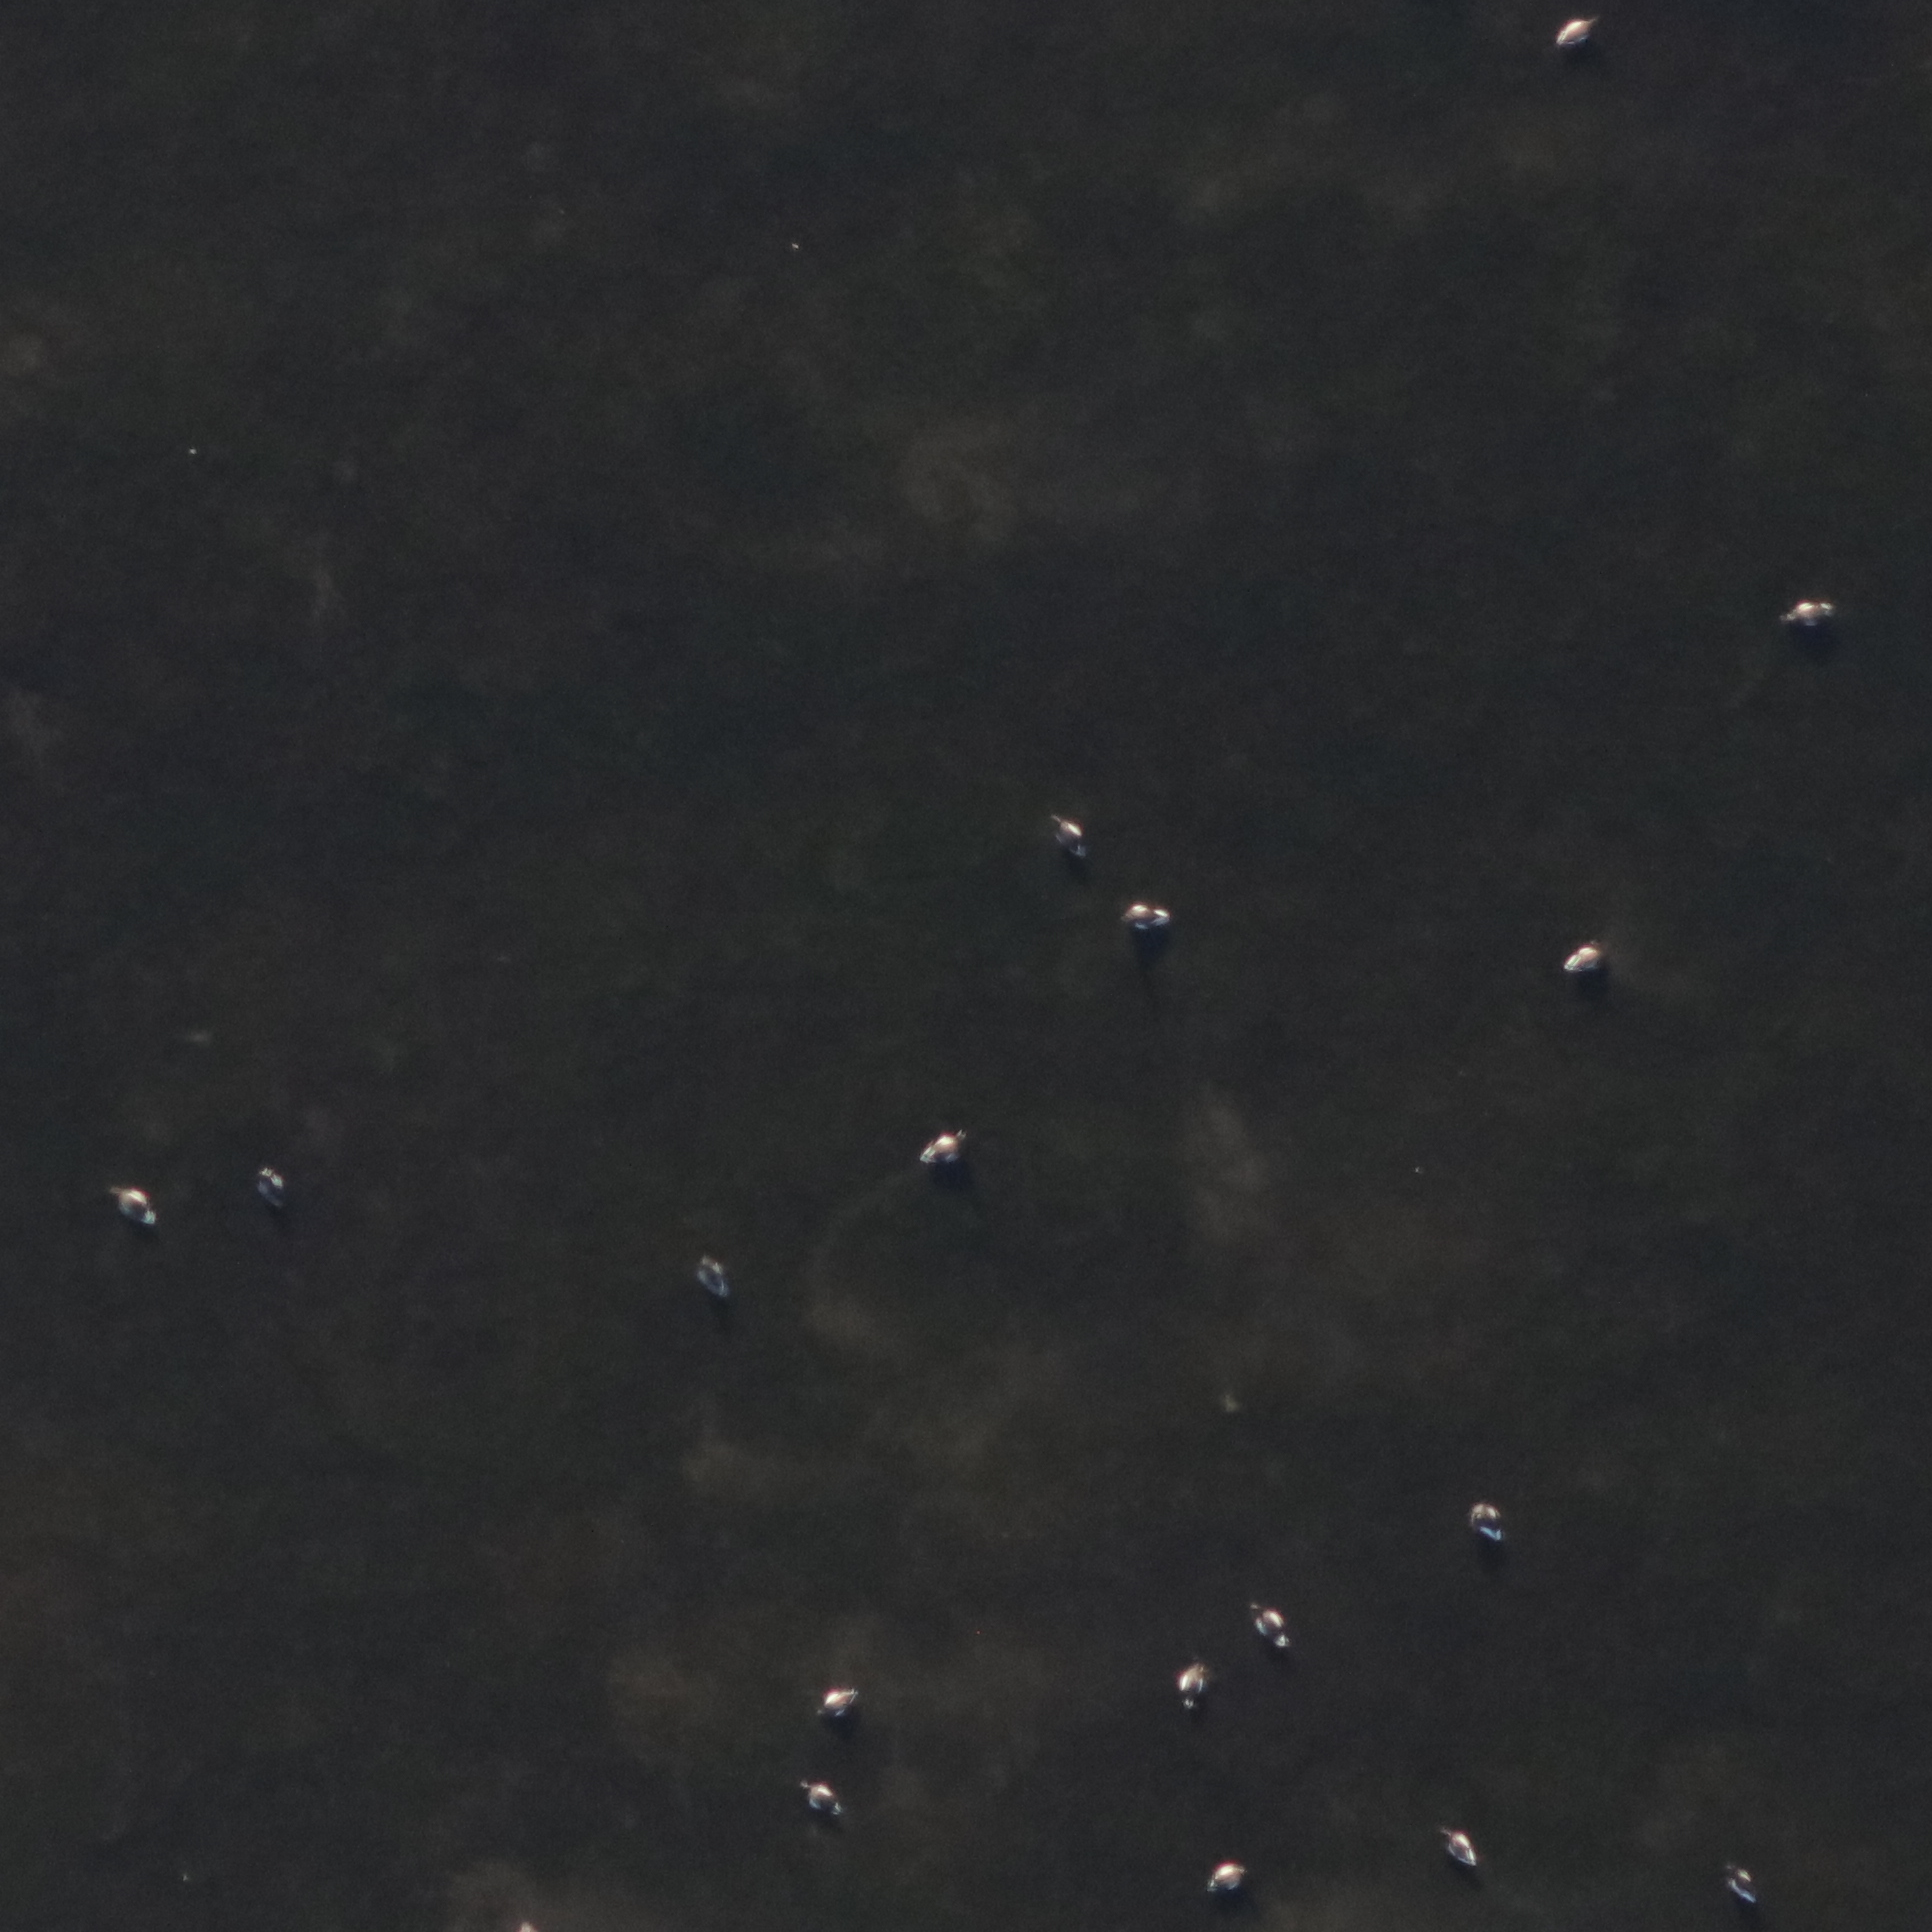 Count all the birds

17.